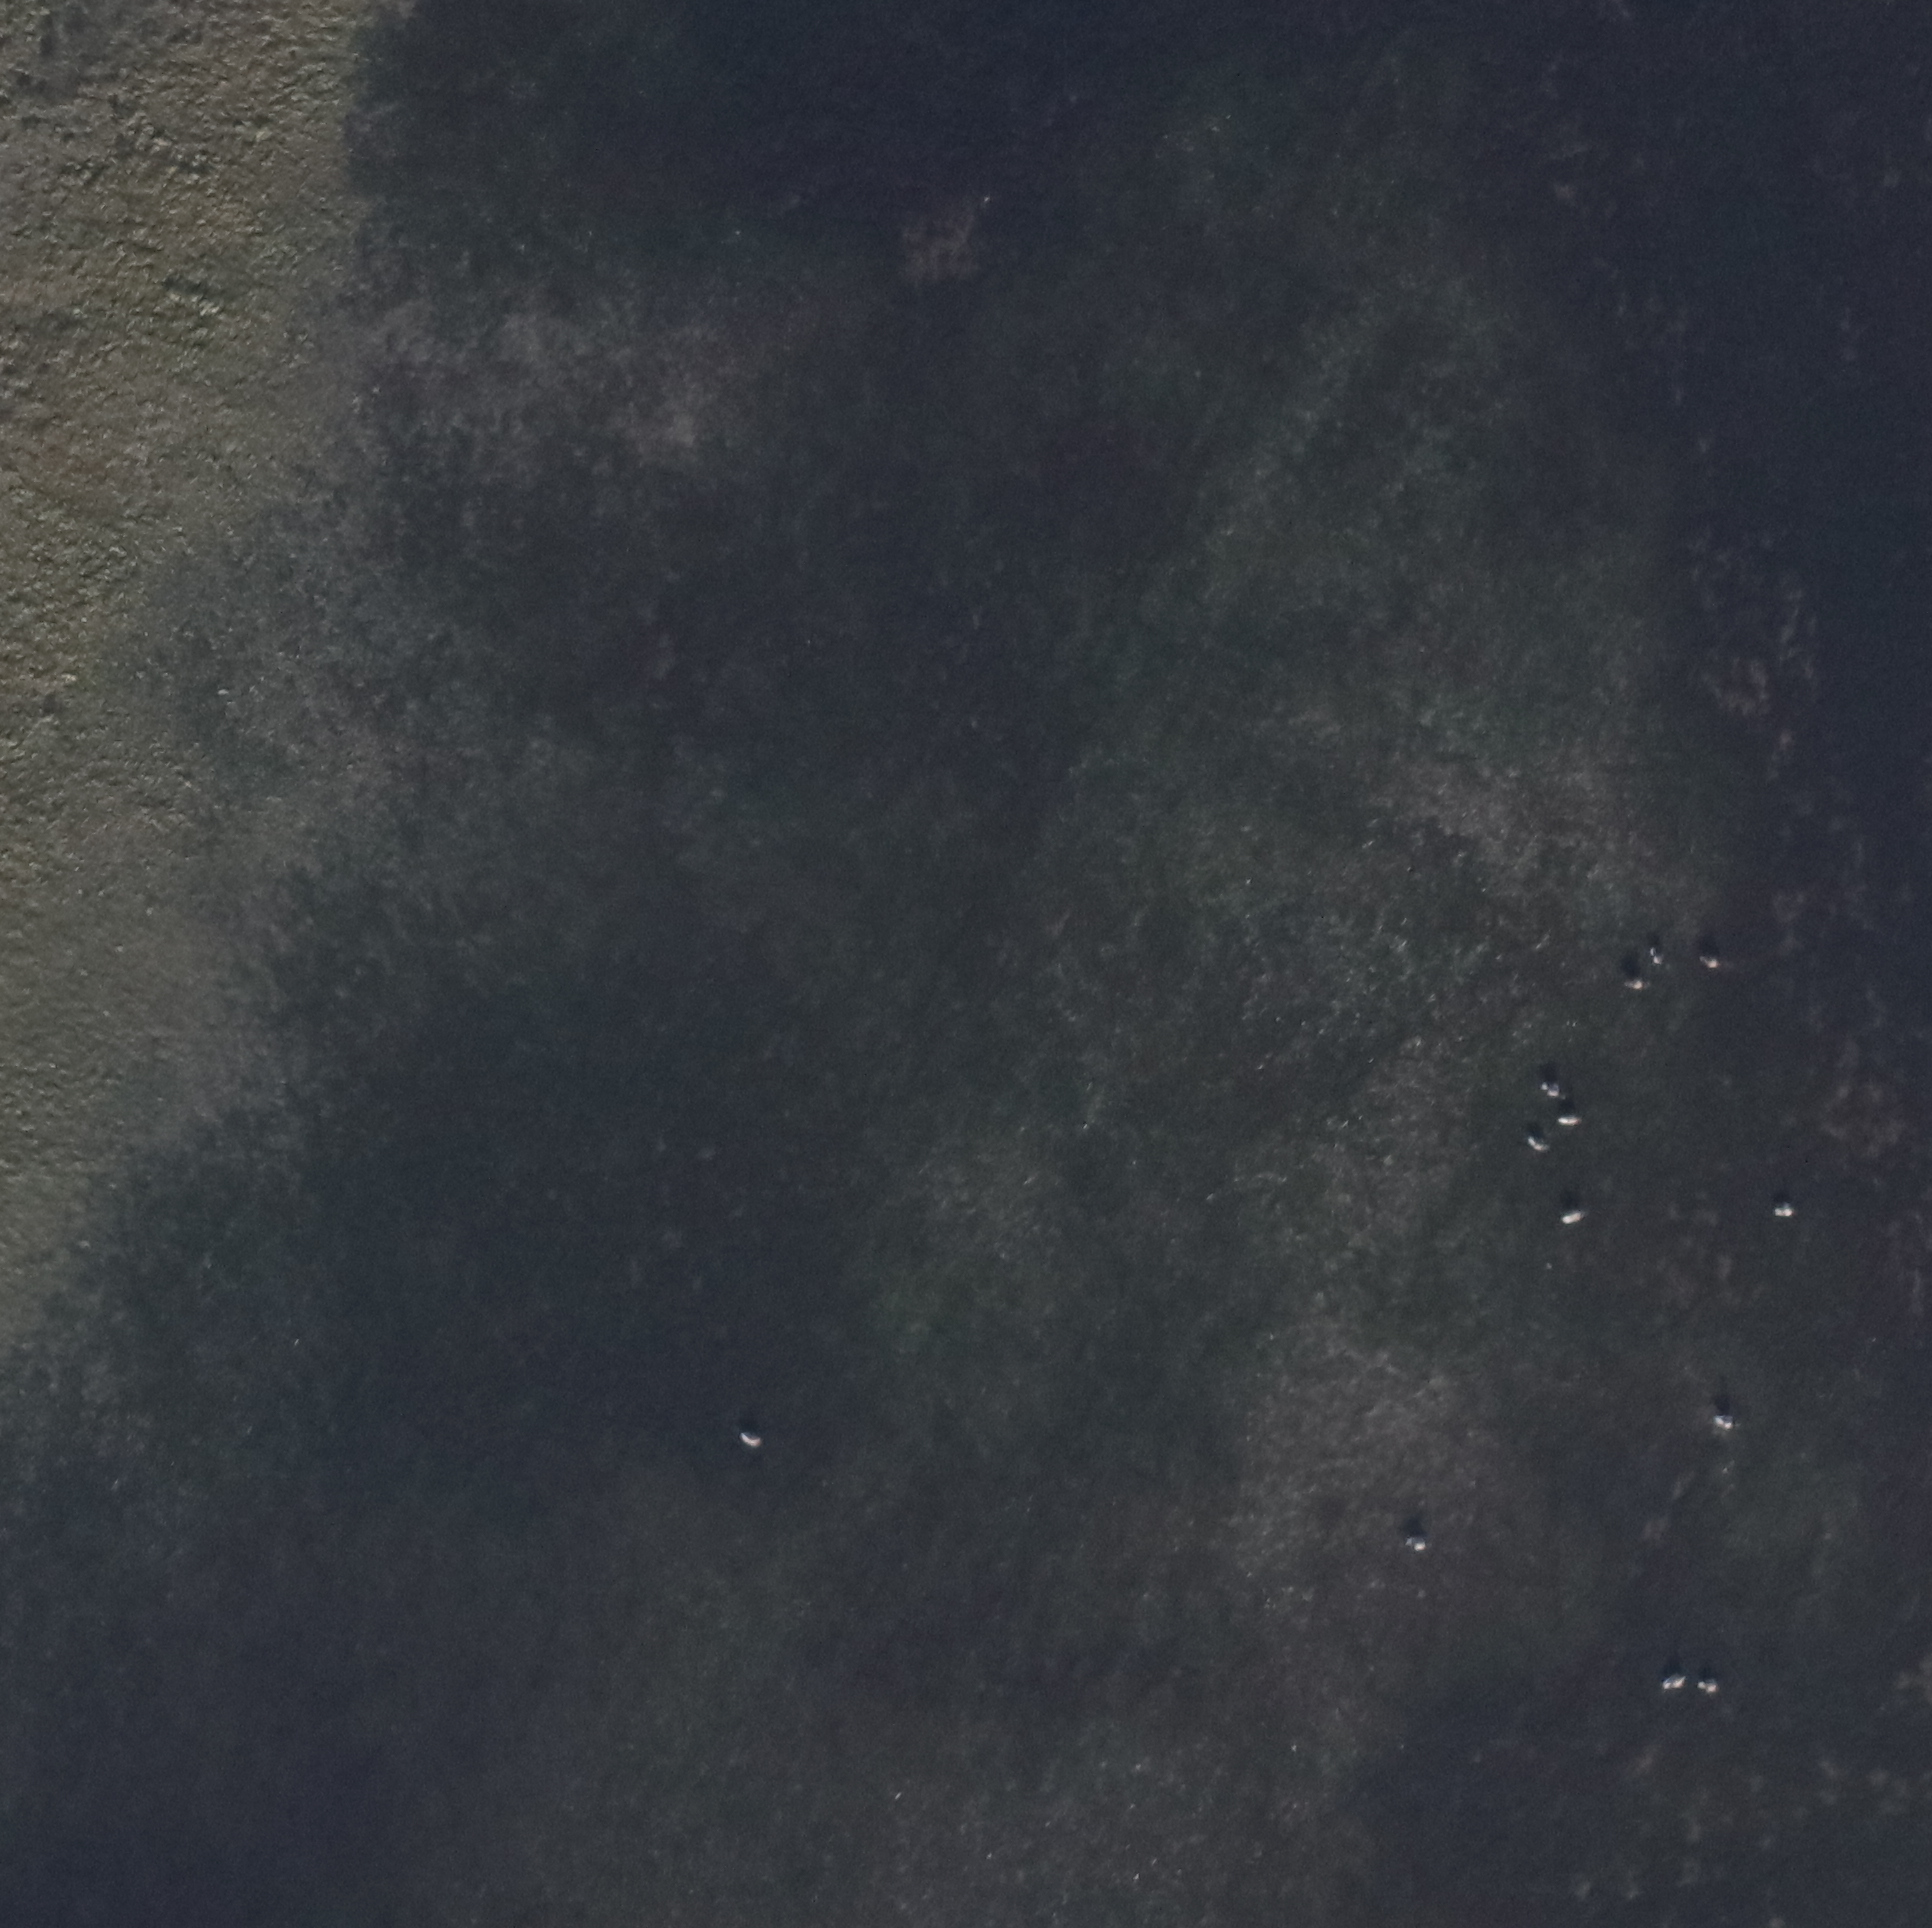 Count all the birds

13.